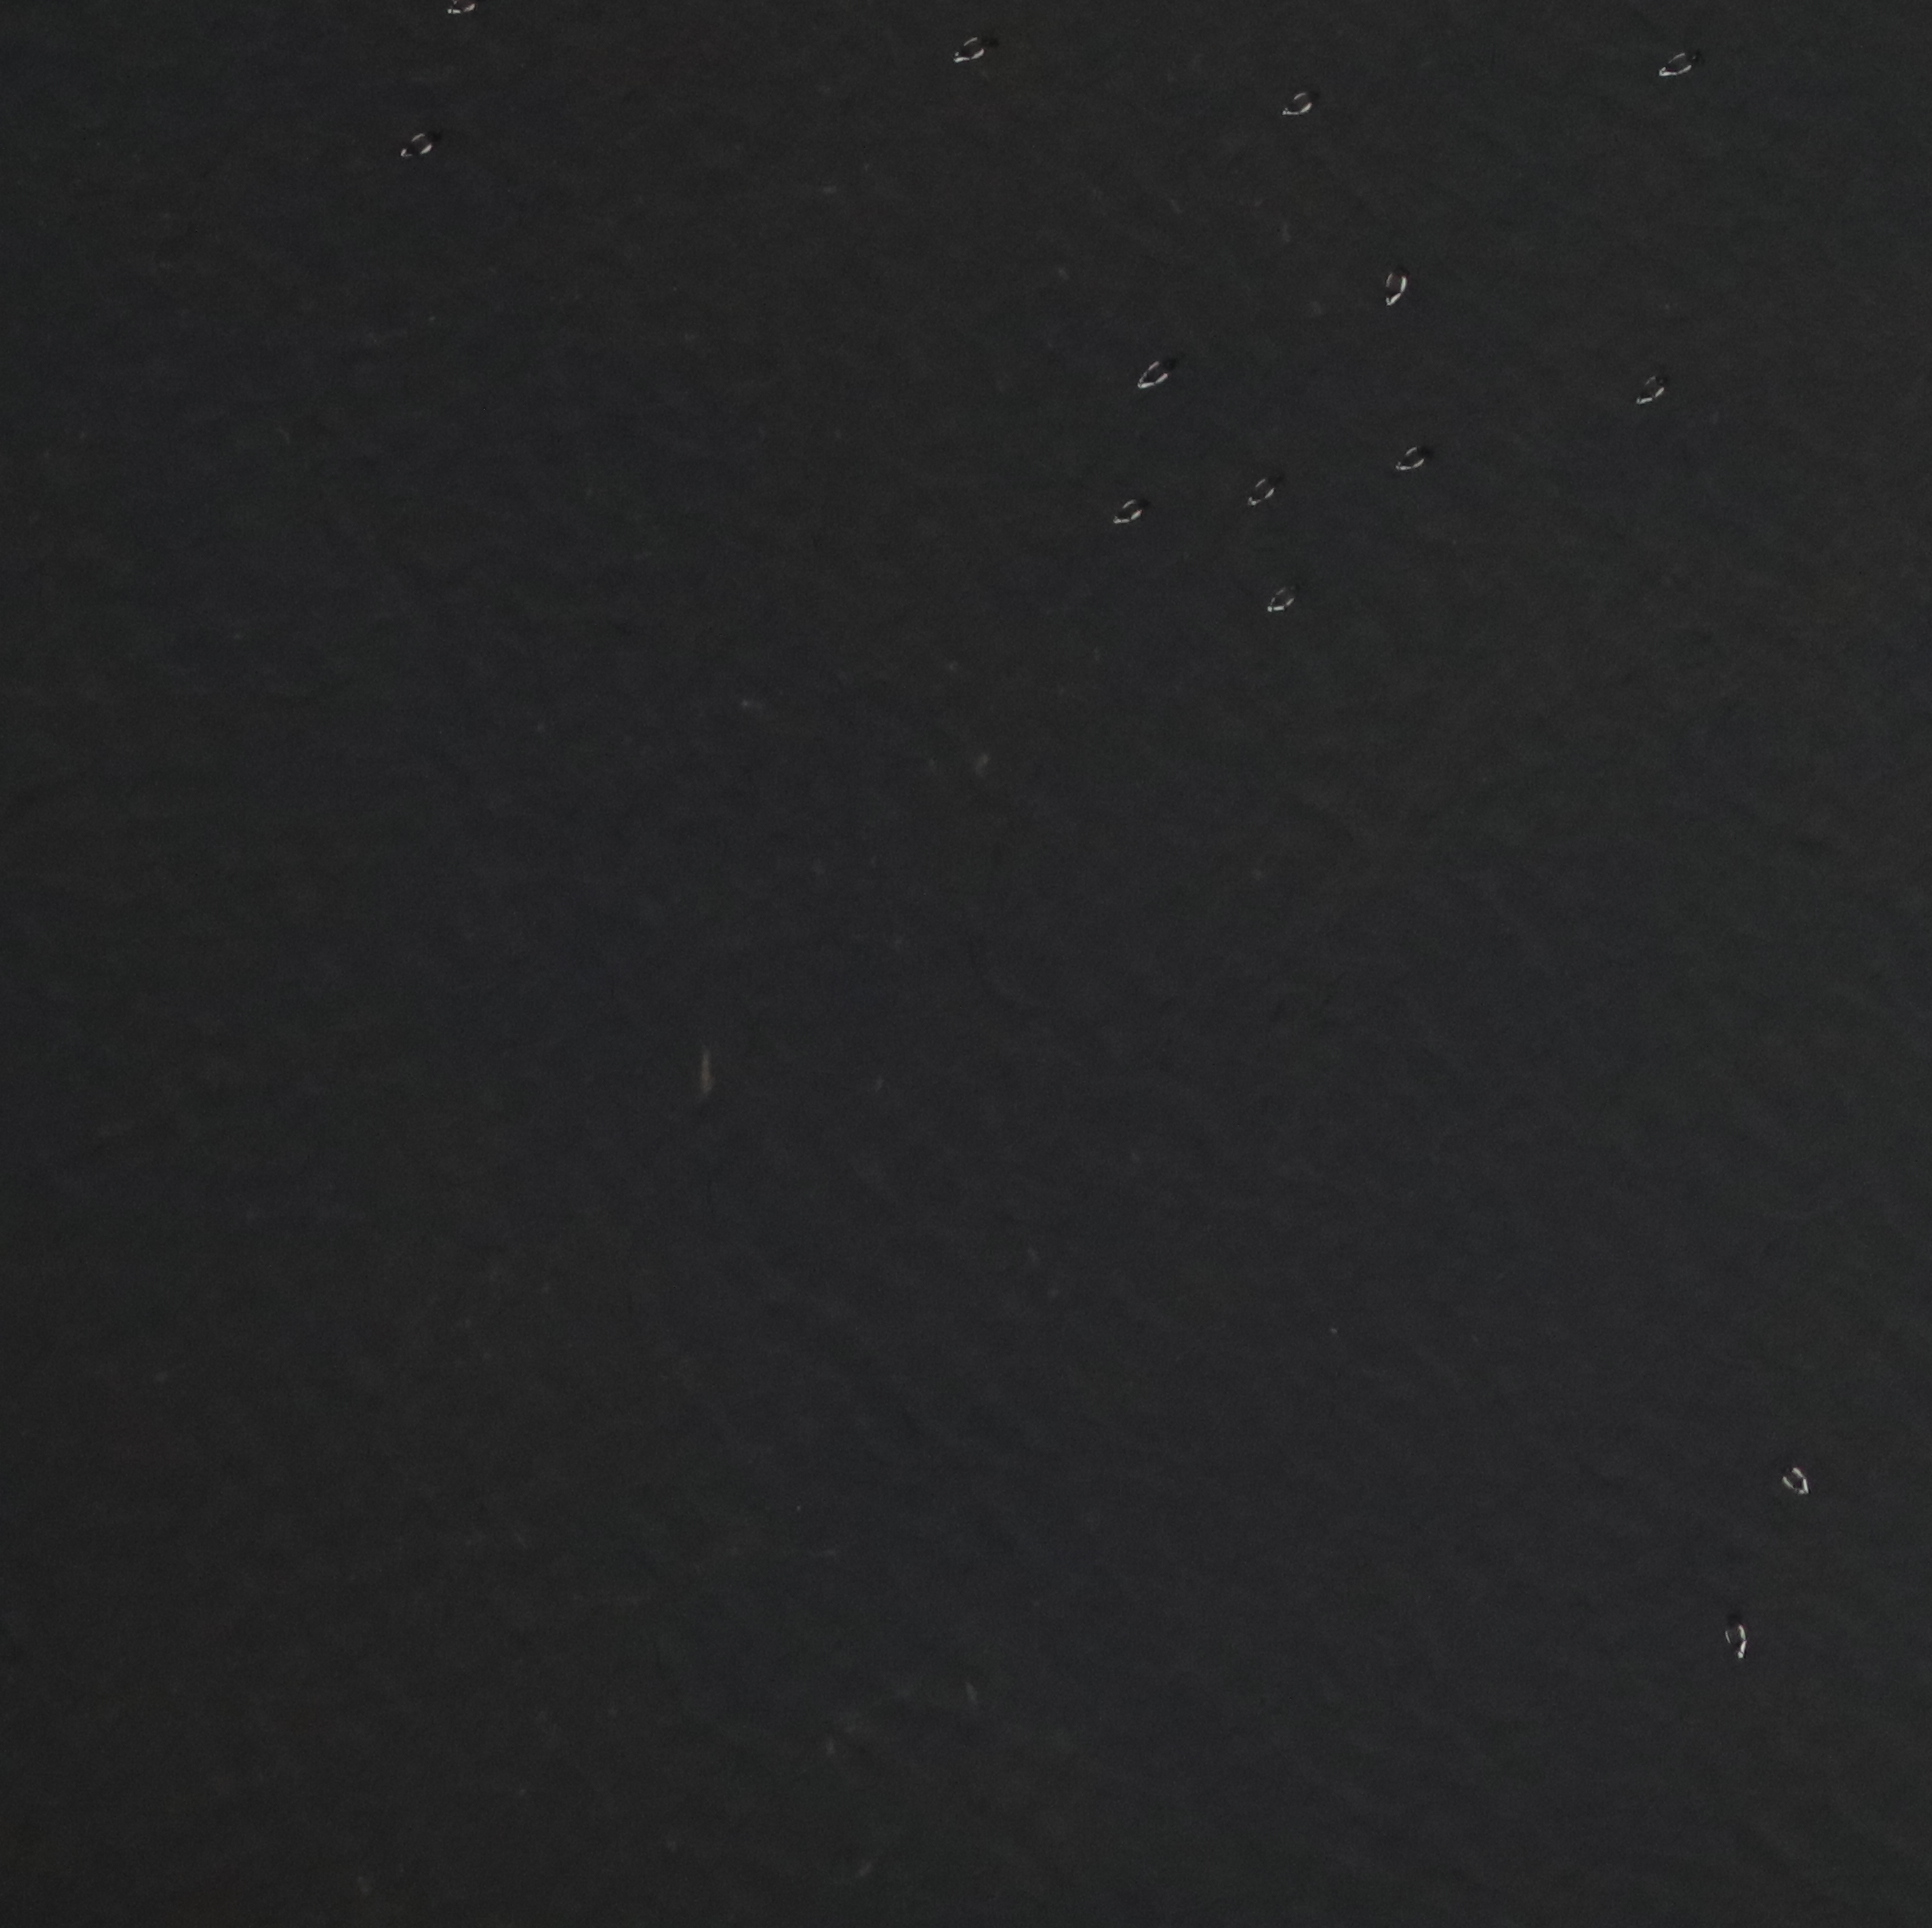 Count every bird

14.